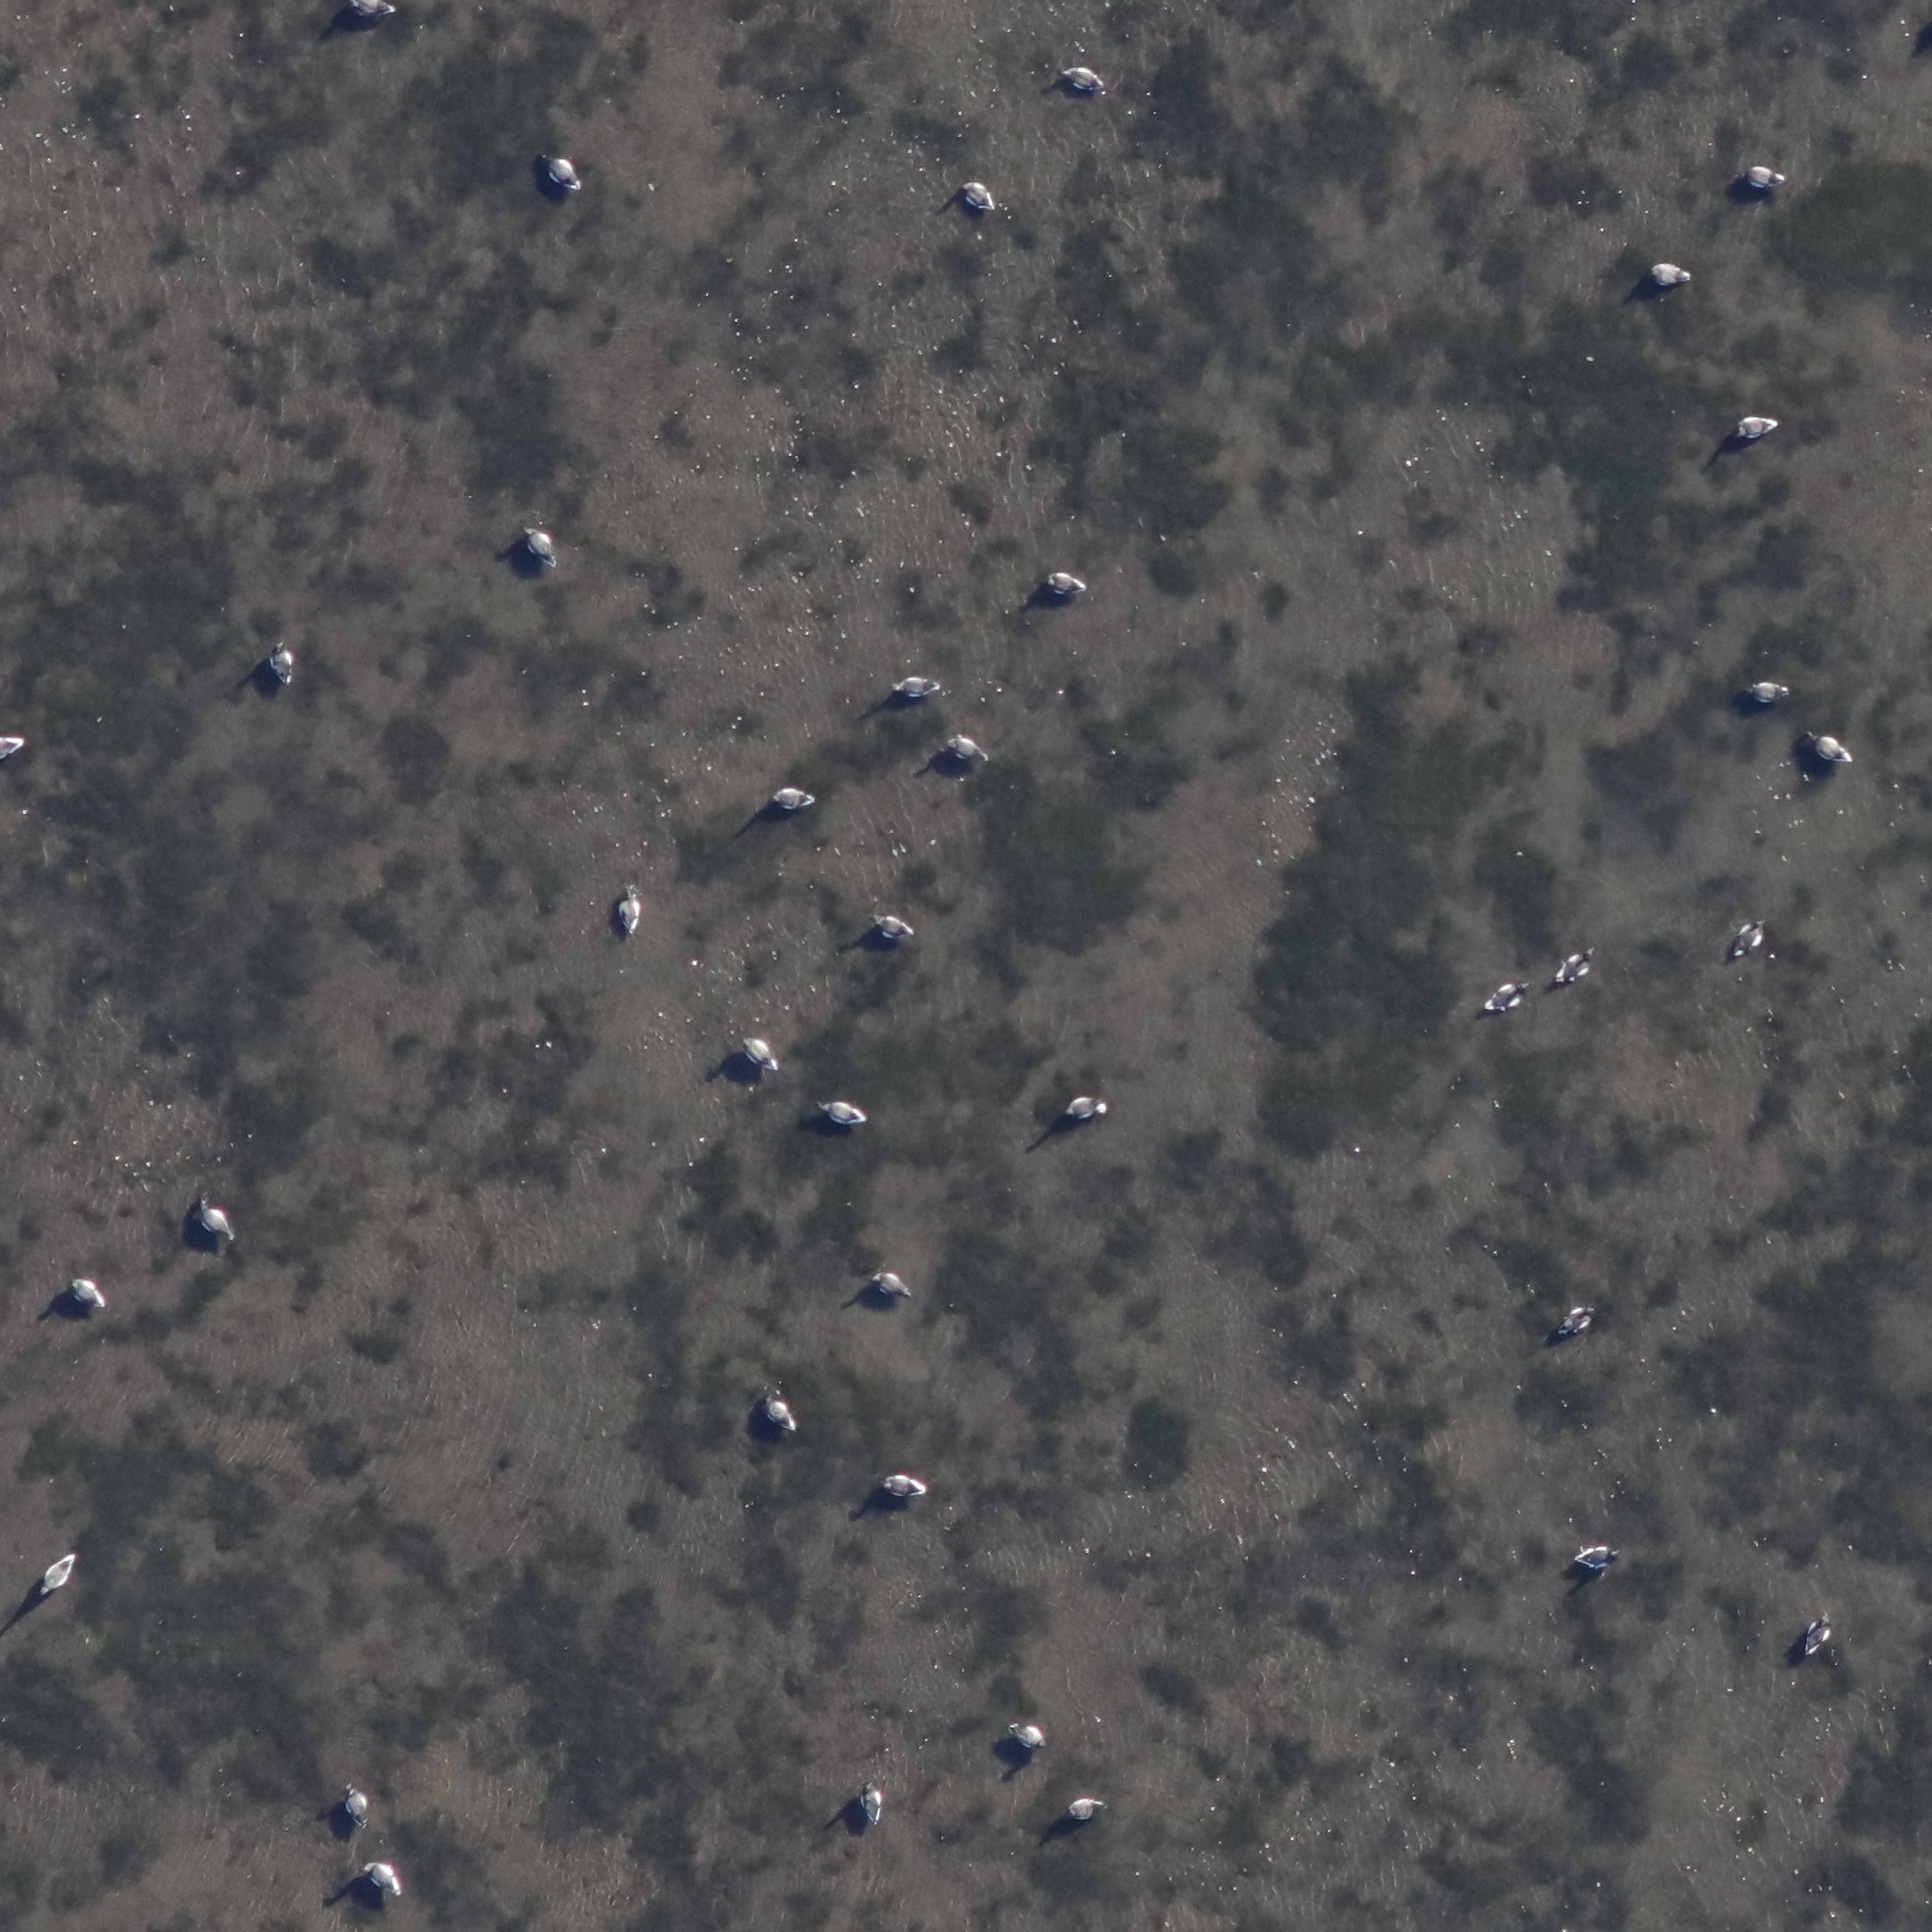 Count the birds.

38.